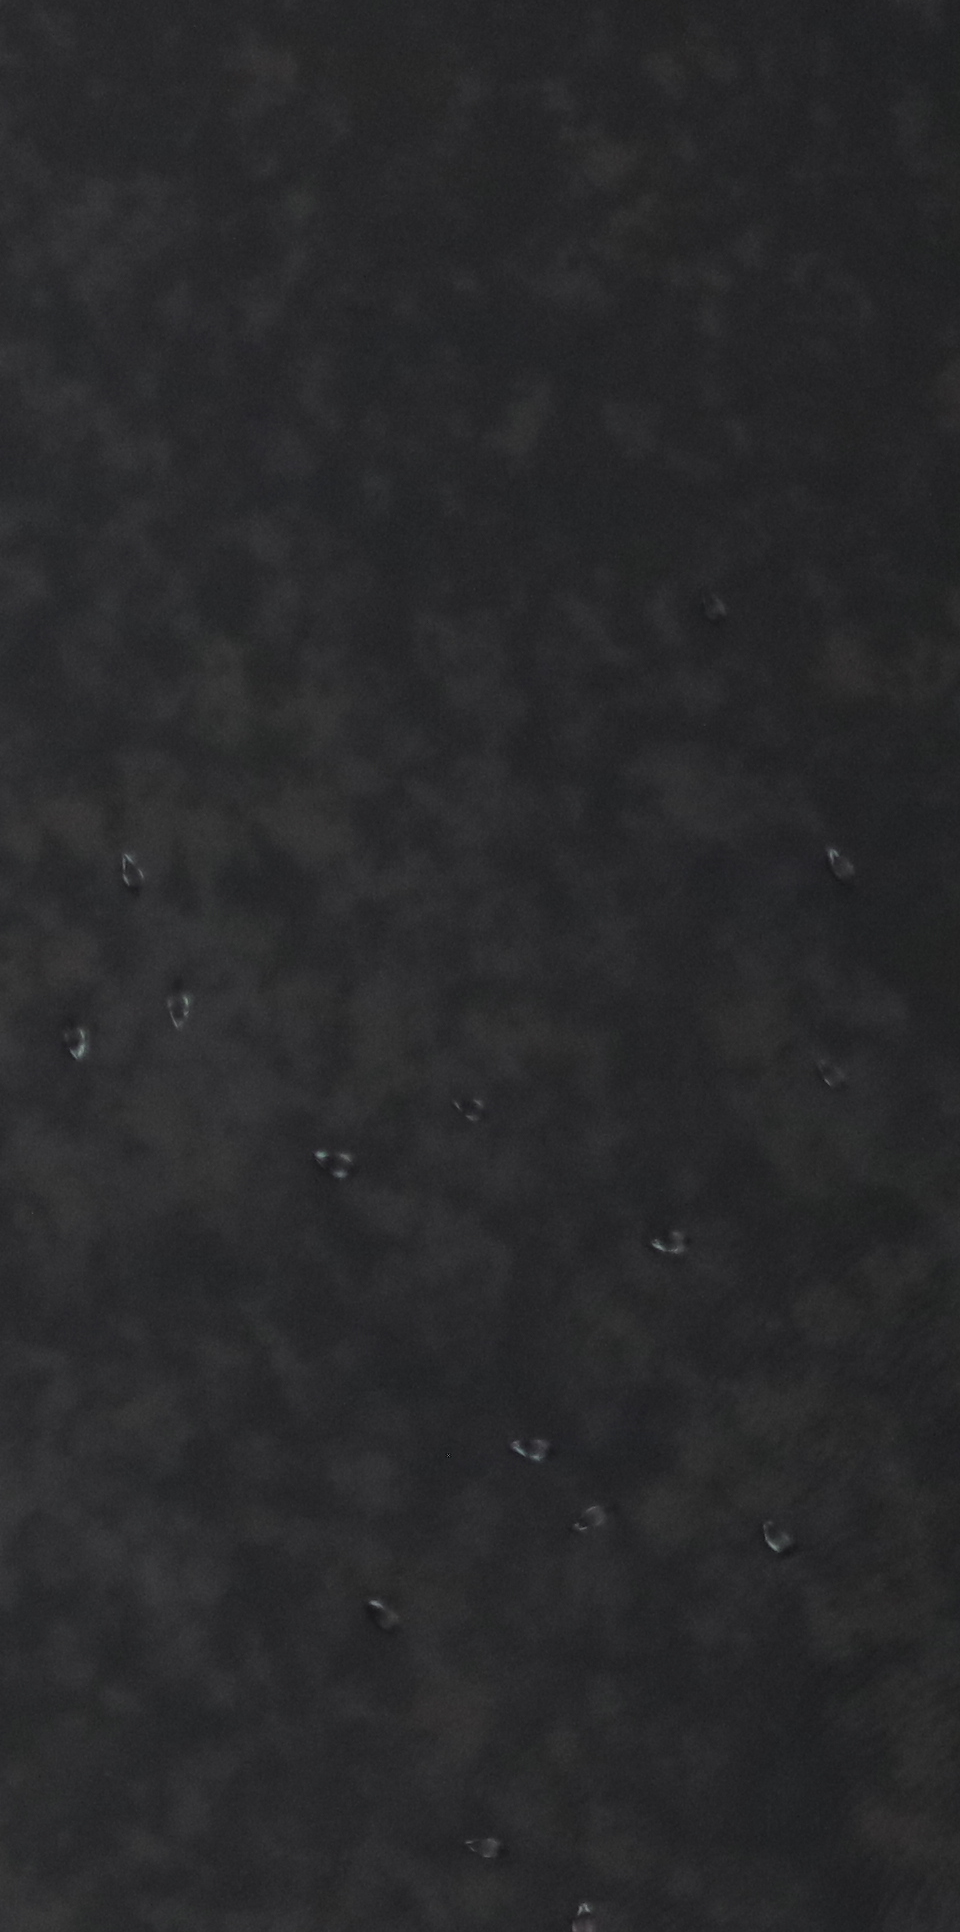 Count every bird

15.